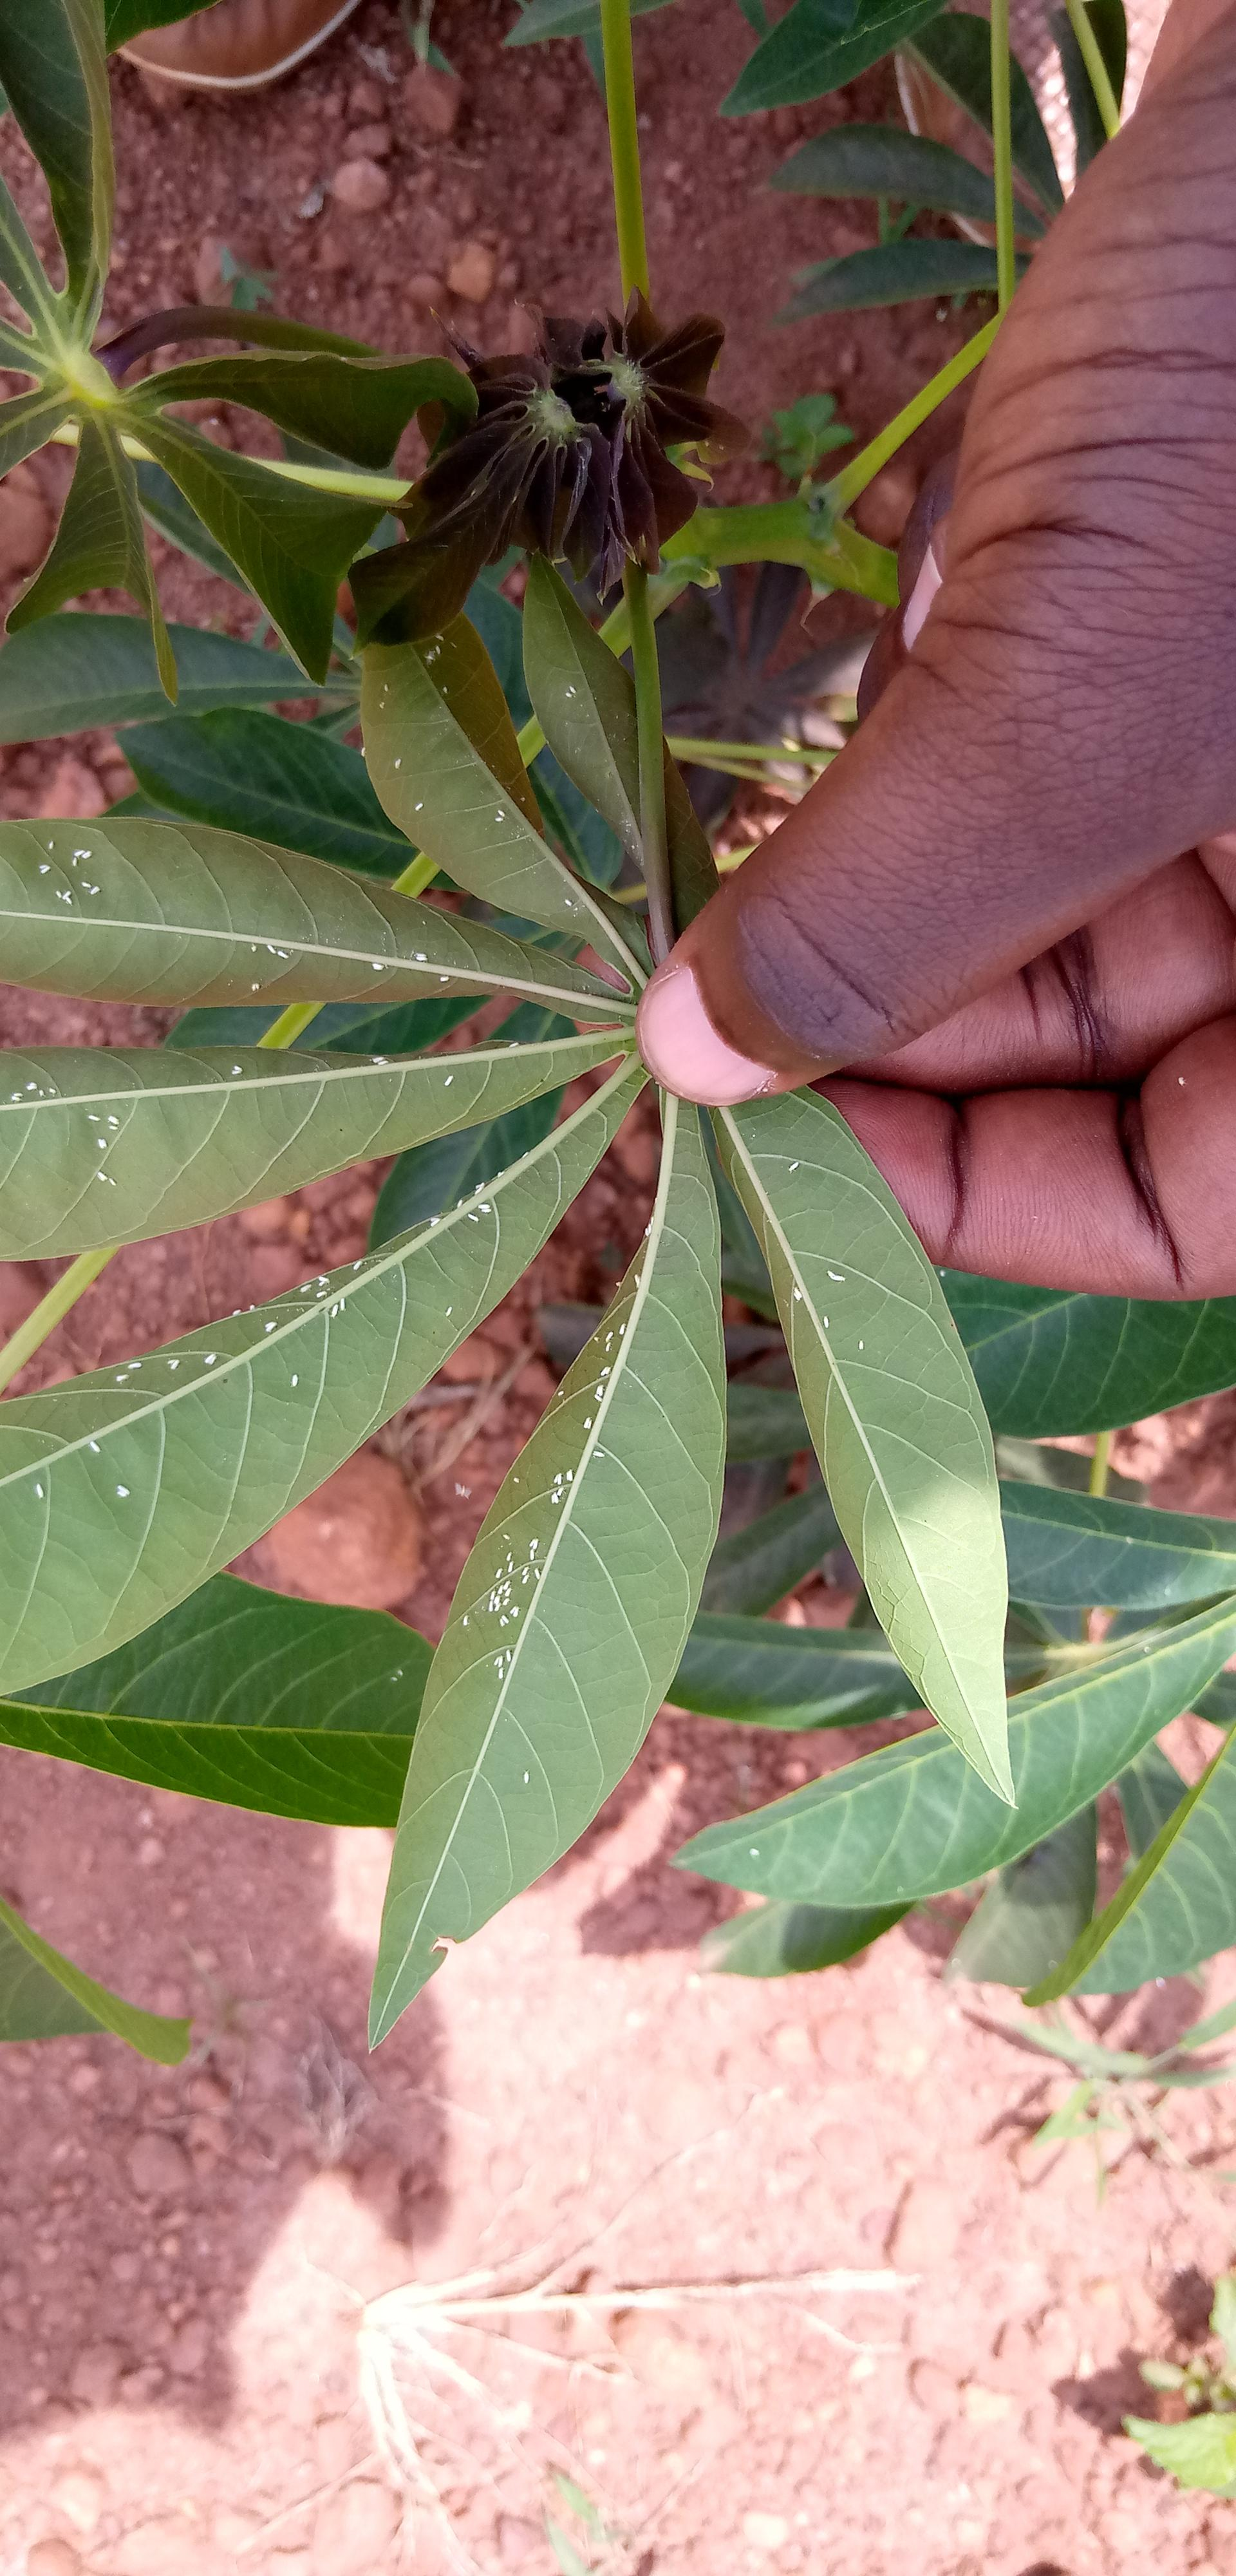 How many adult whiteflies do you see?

144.